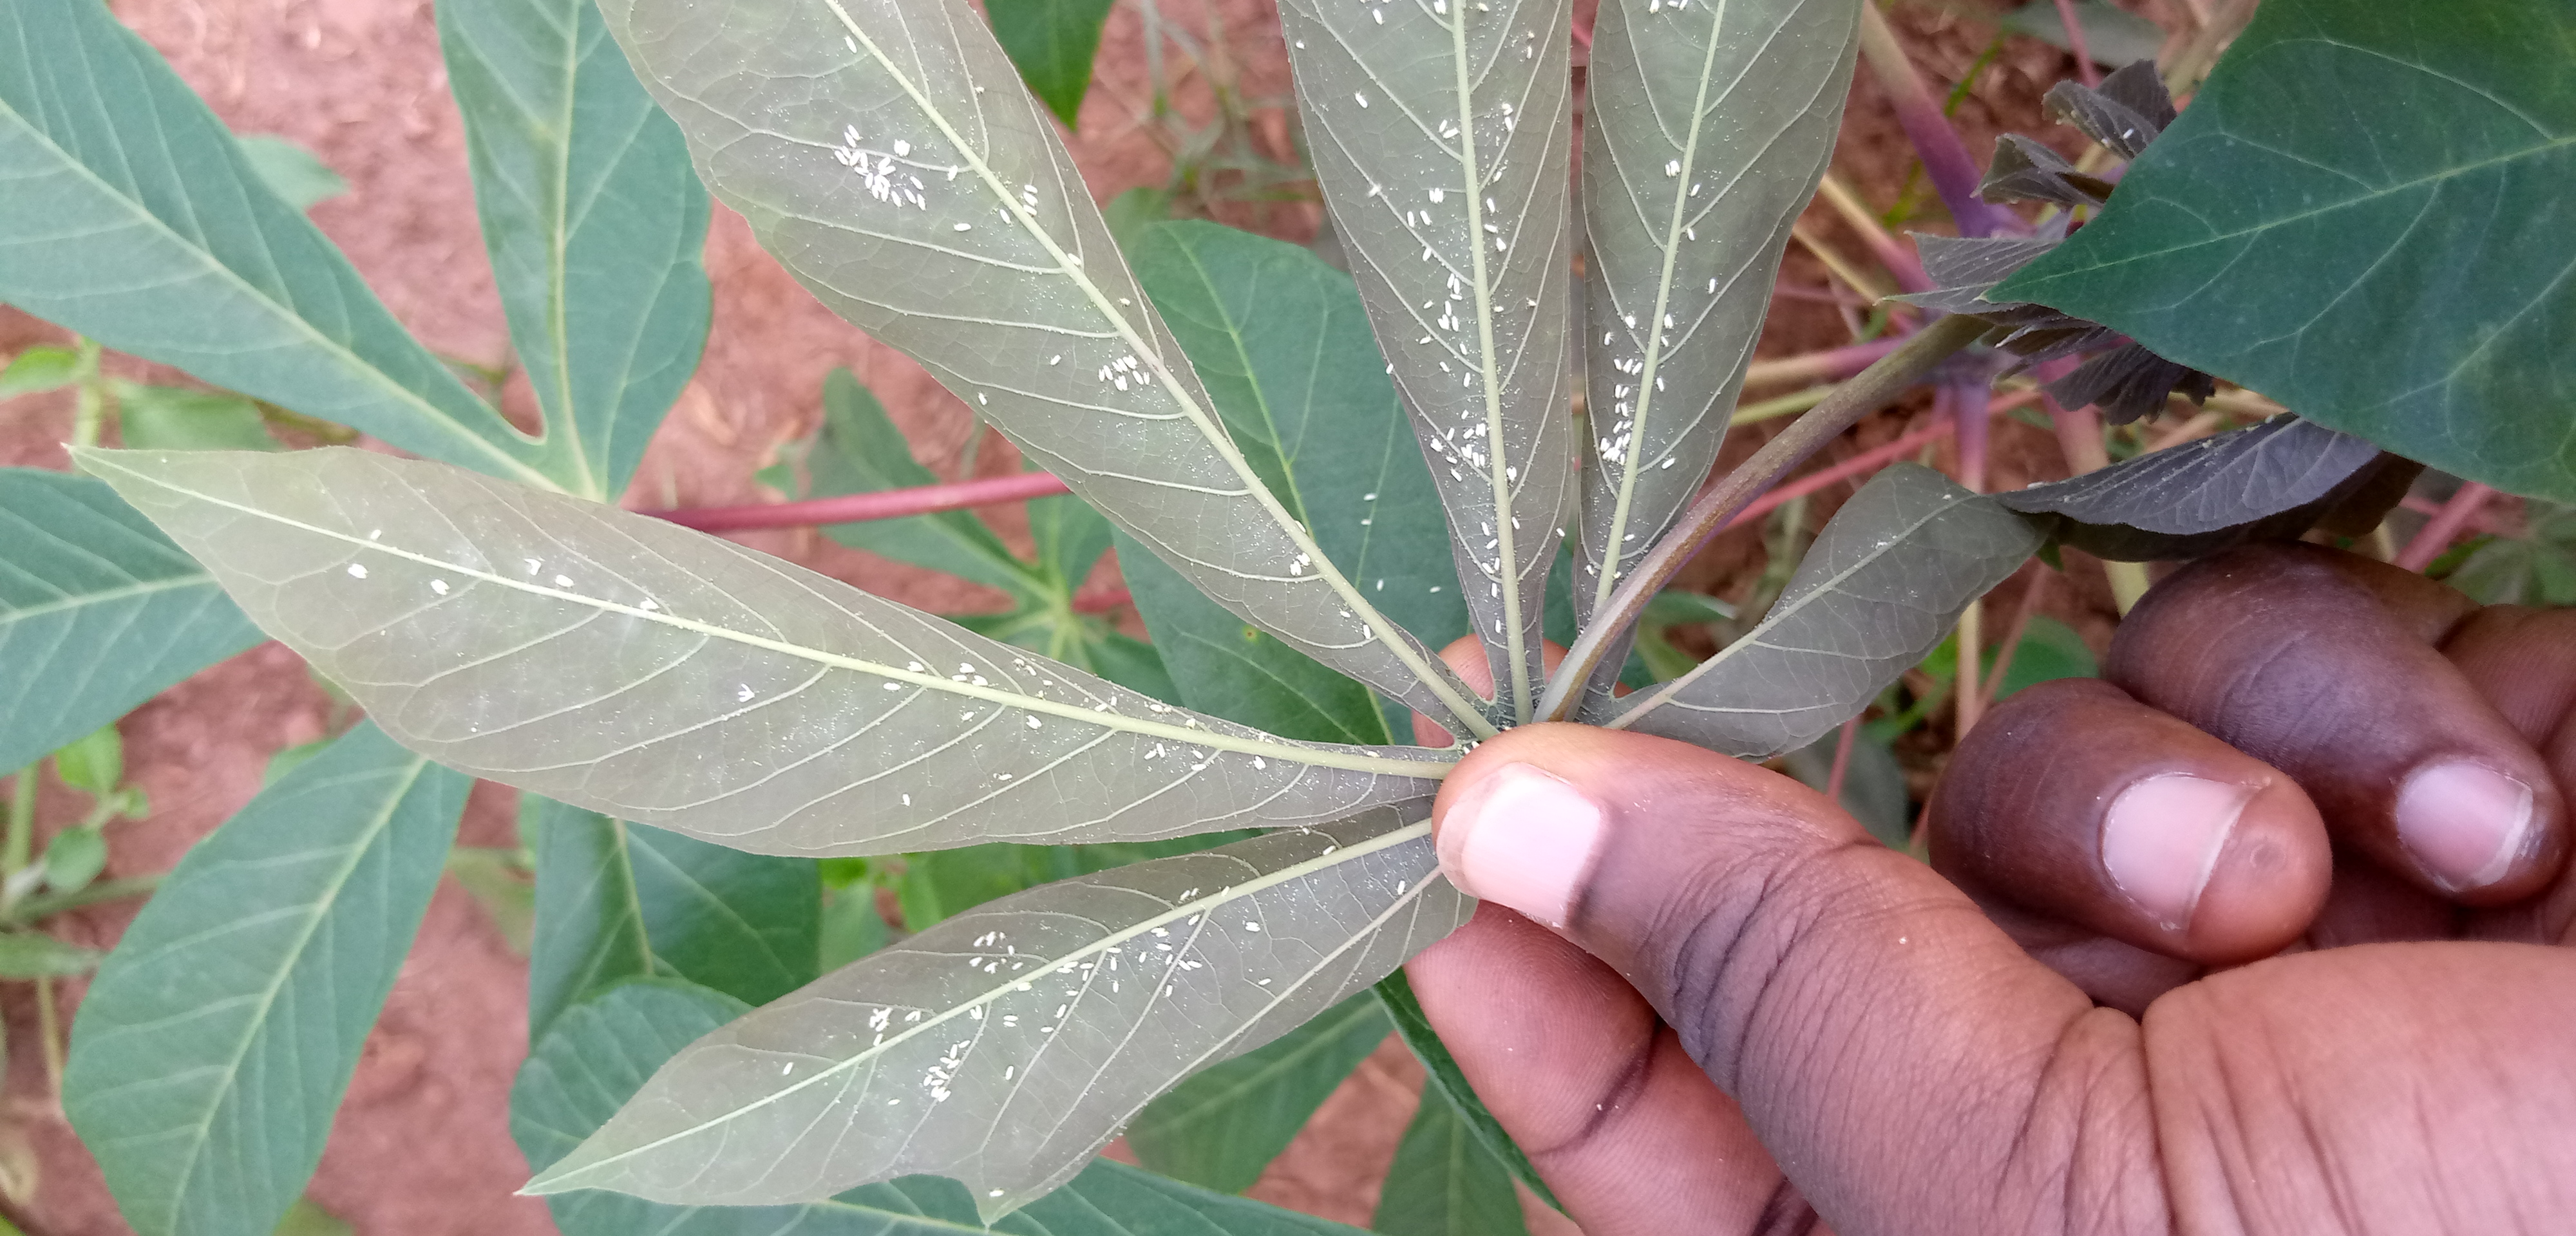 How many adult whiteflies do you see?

249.